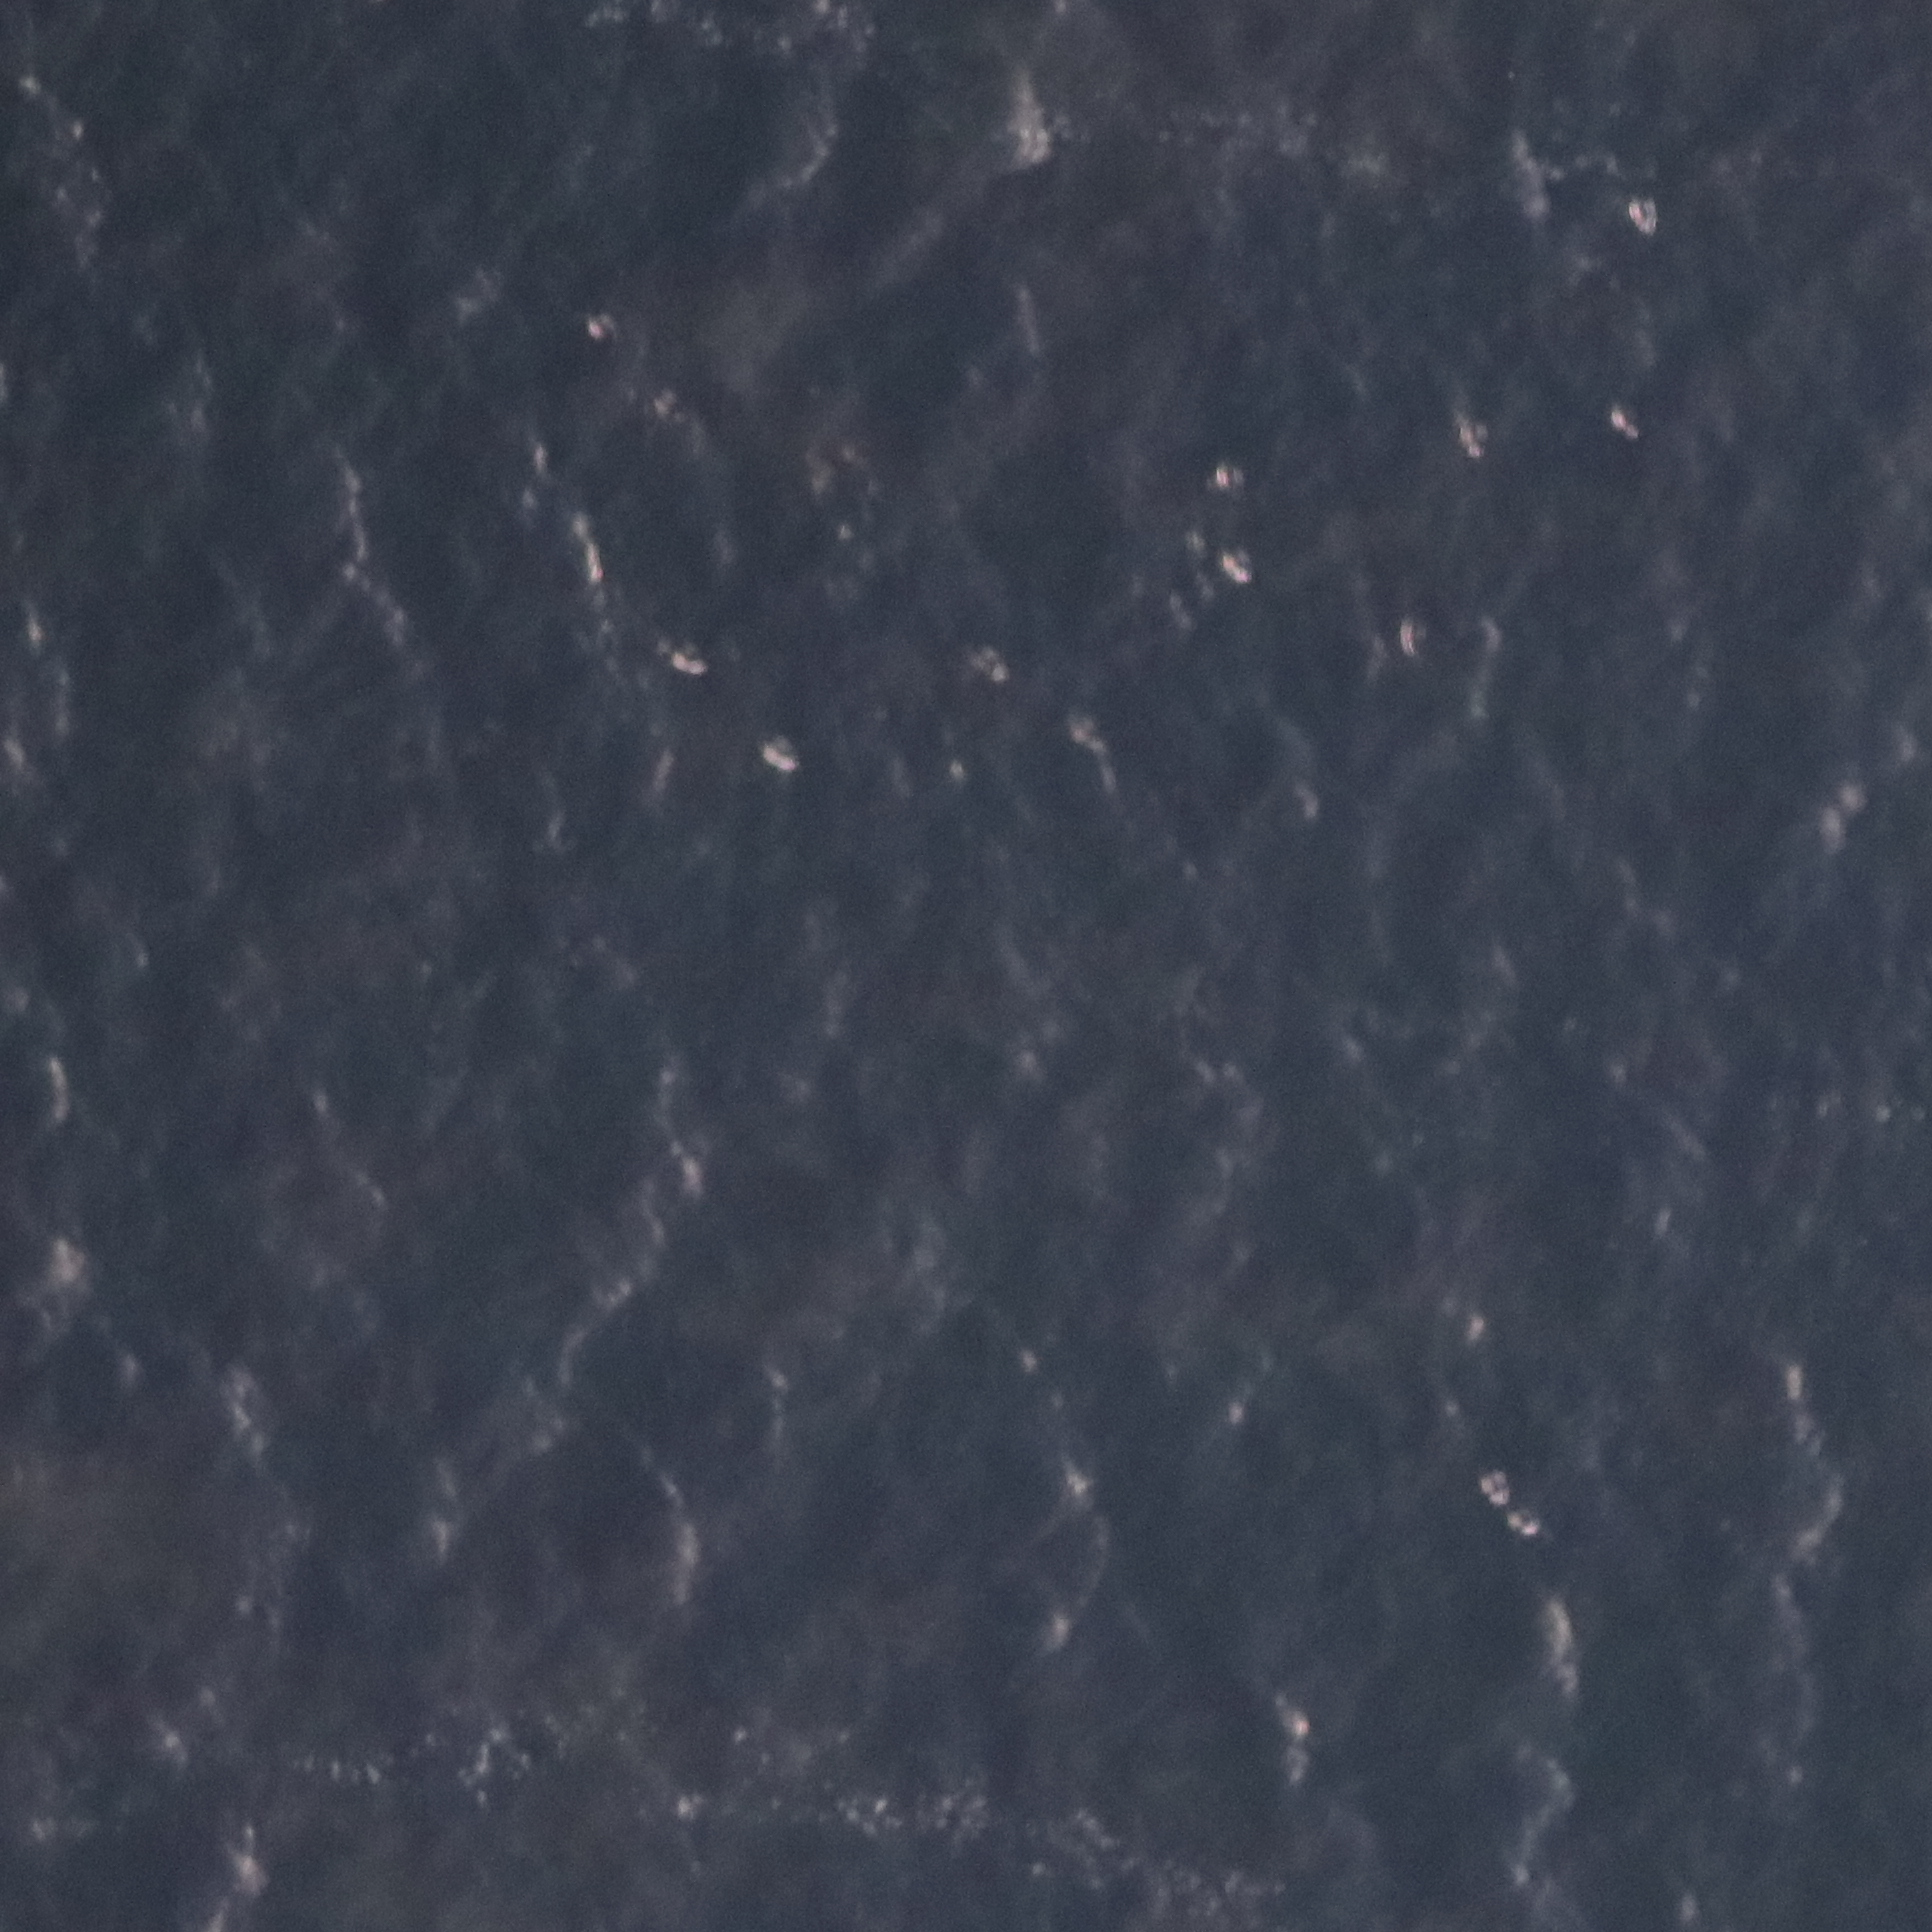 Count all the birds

13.